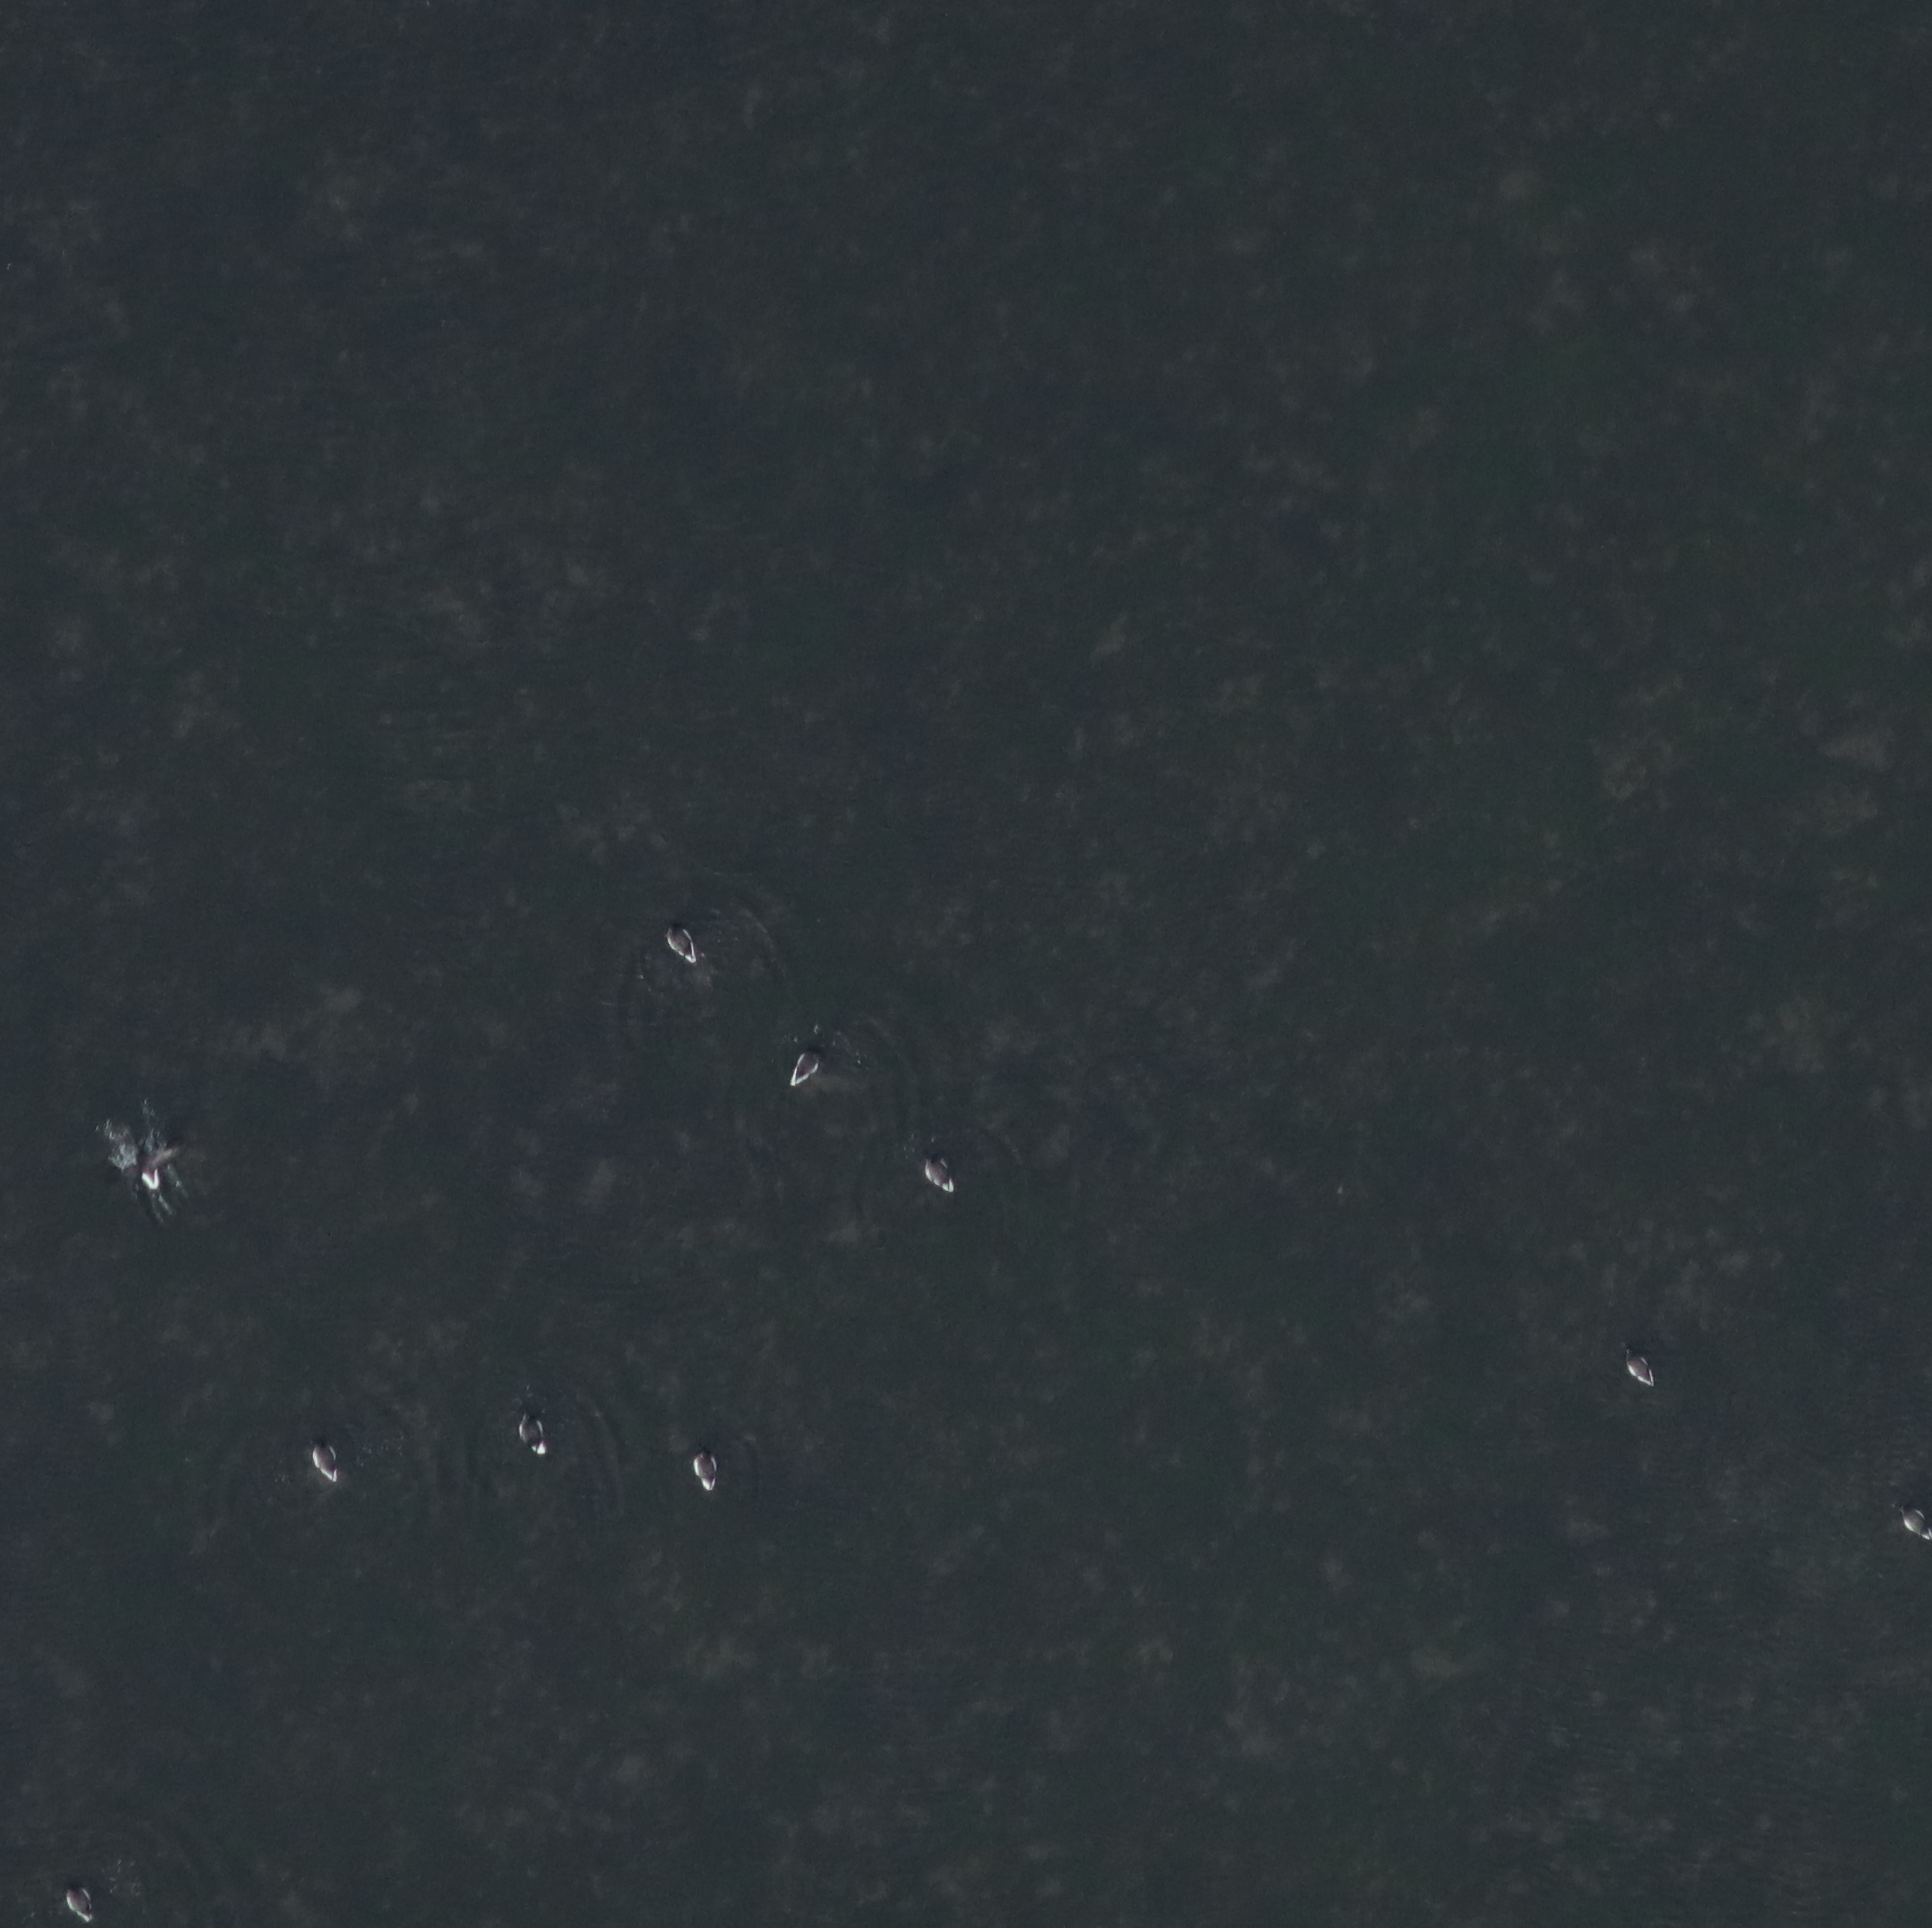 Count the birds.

10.